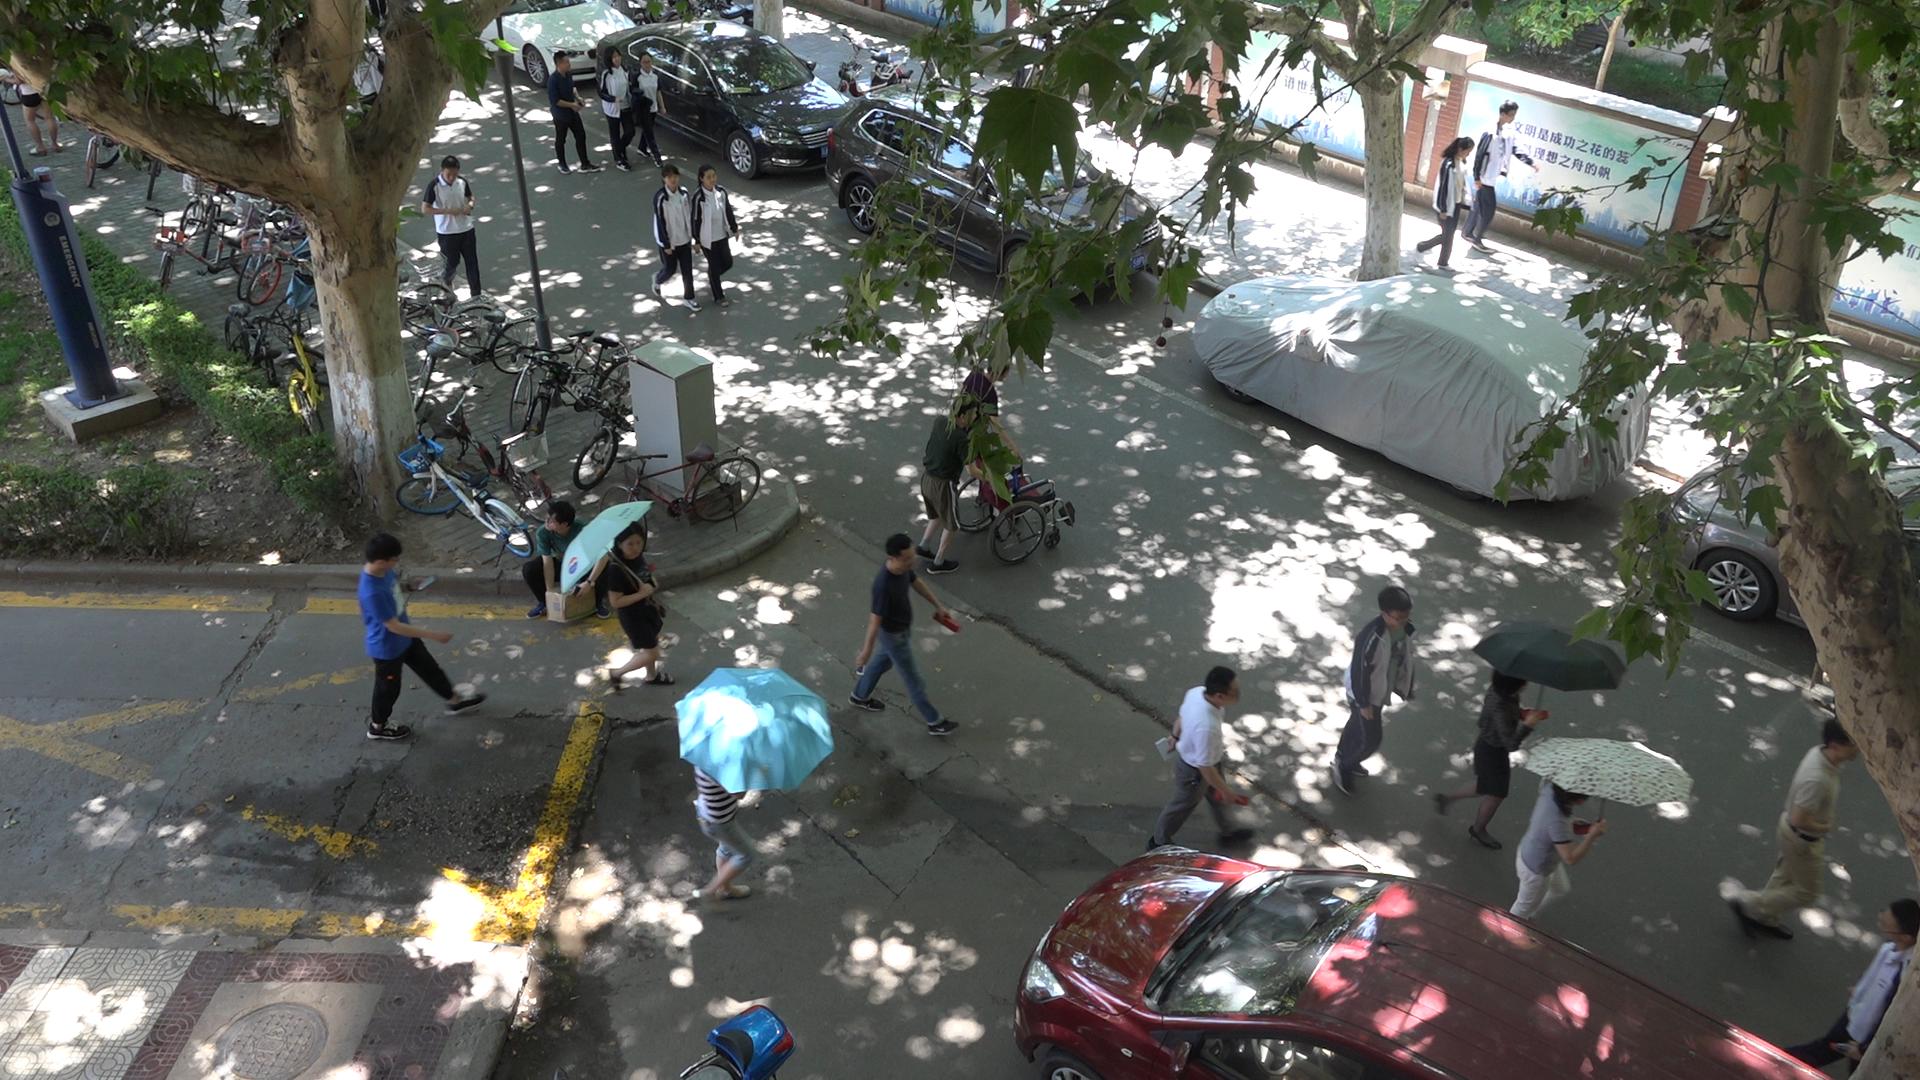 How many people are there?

20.